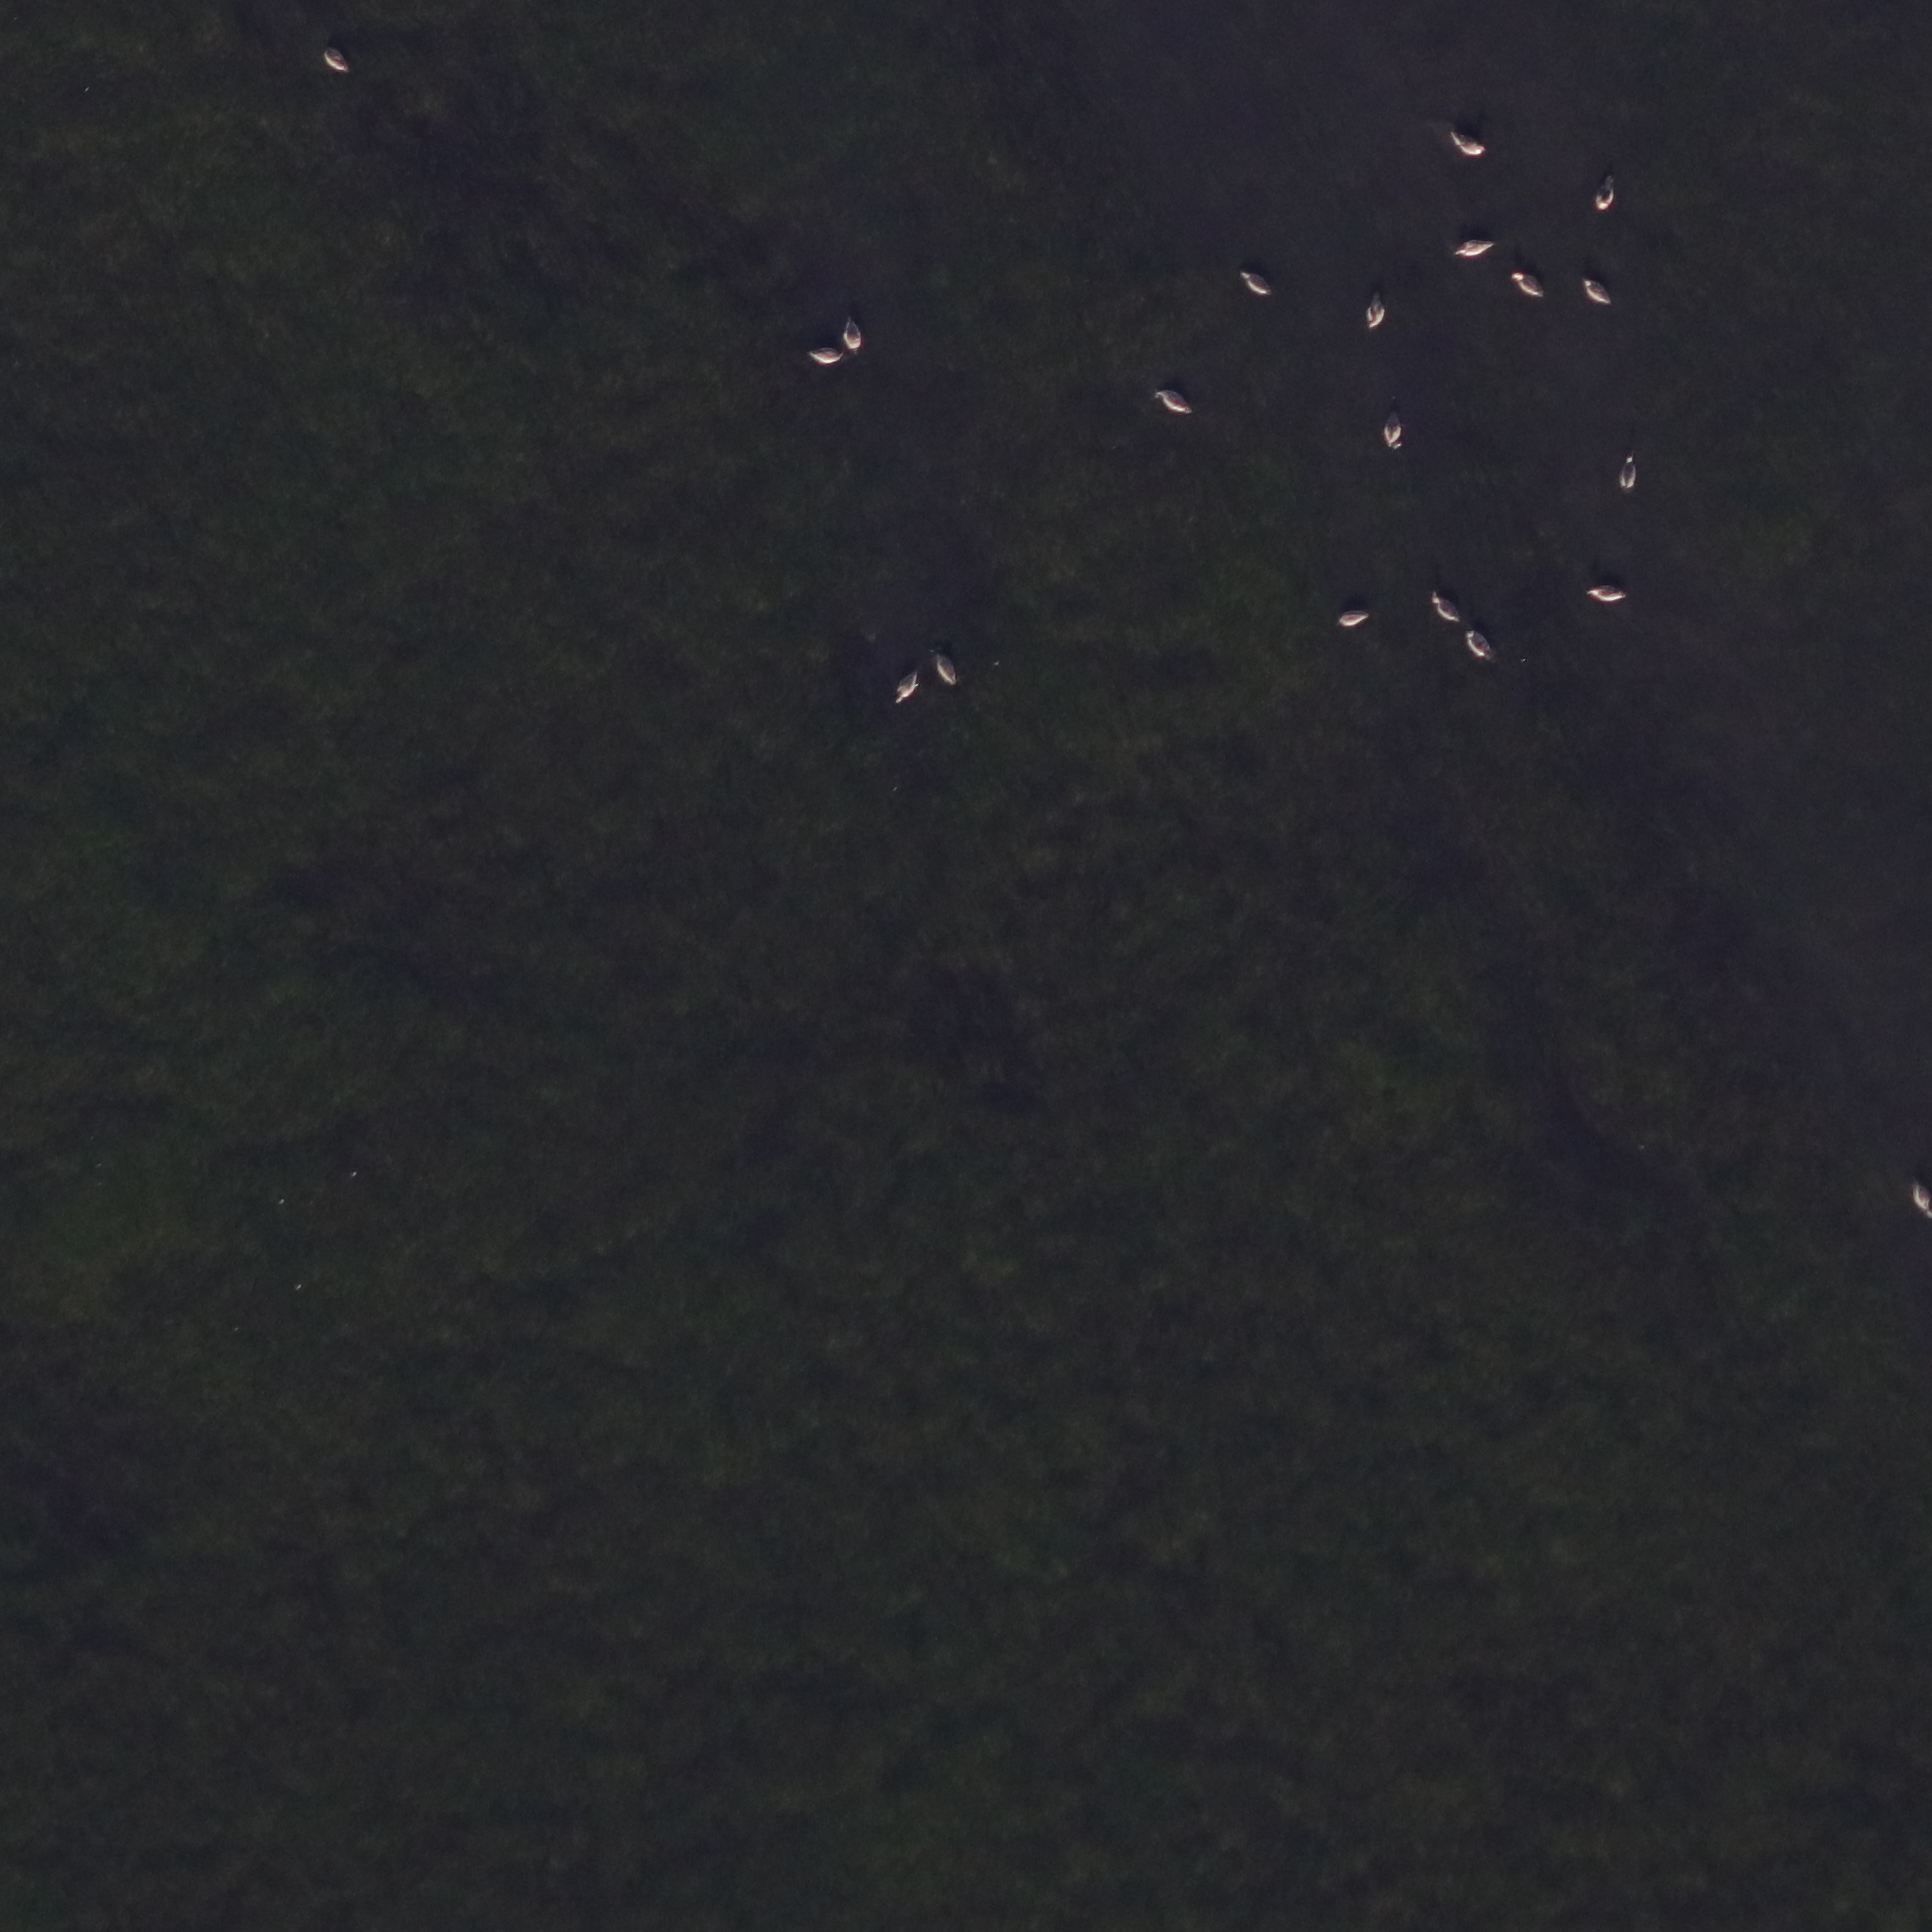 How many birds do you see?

20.